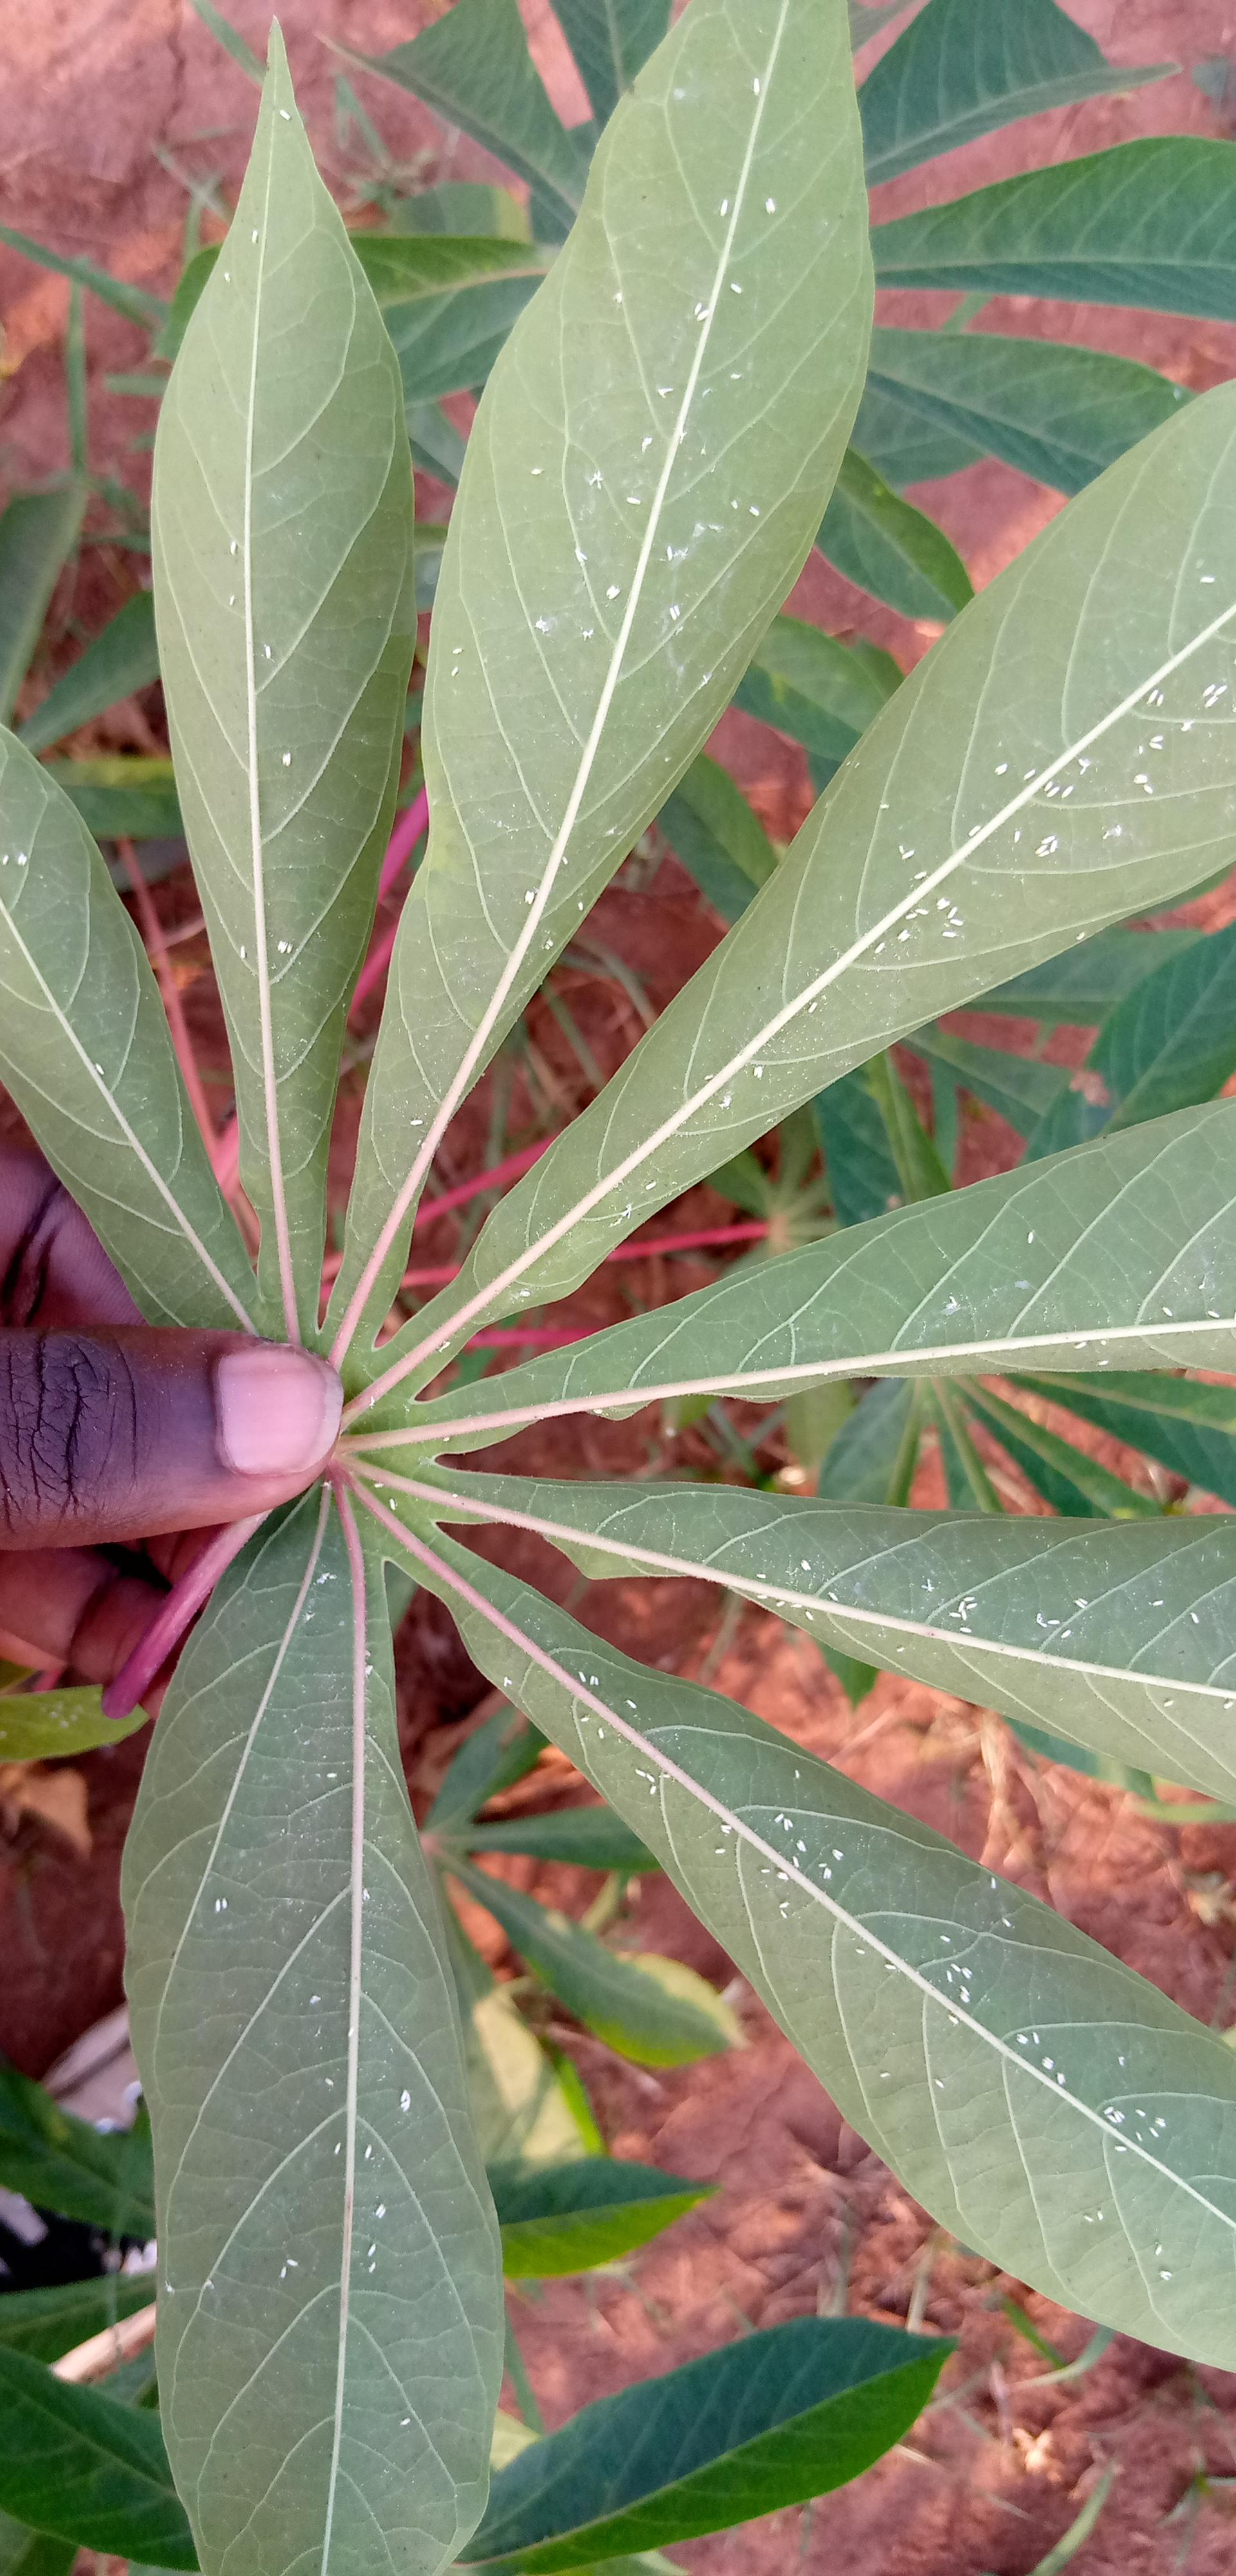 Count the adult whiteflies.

189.